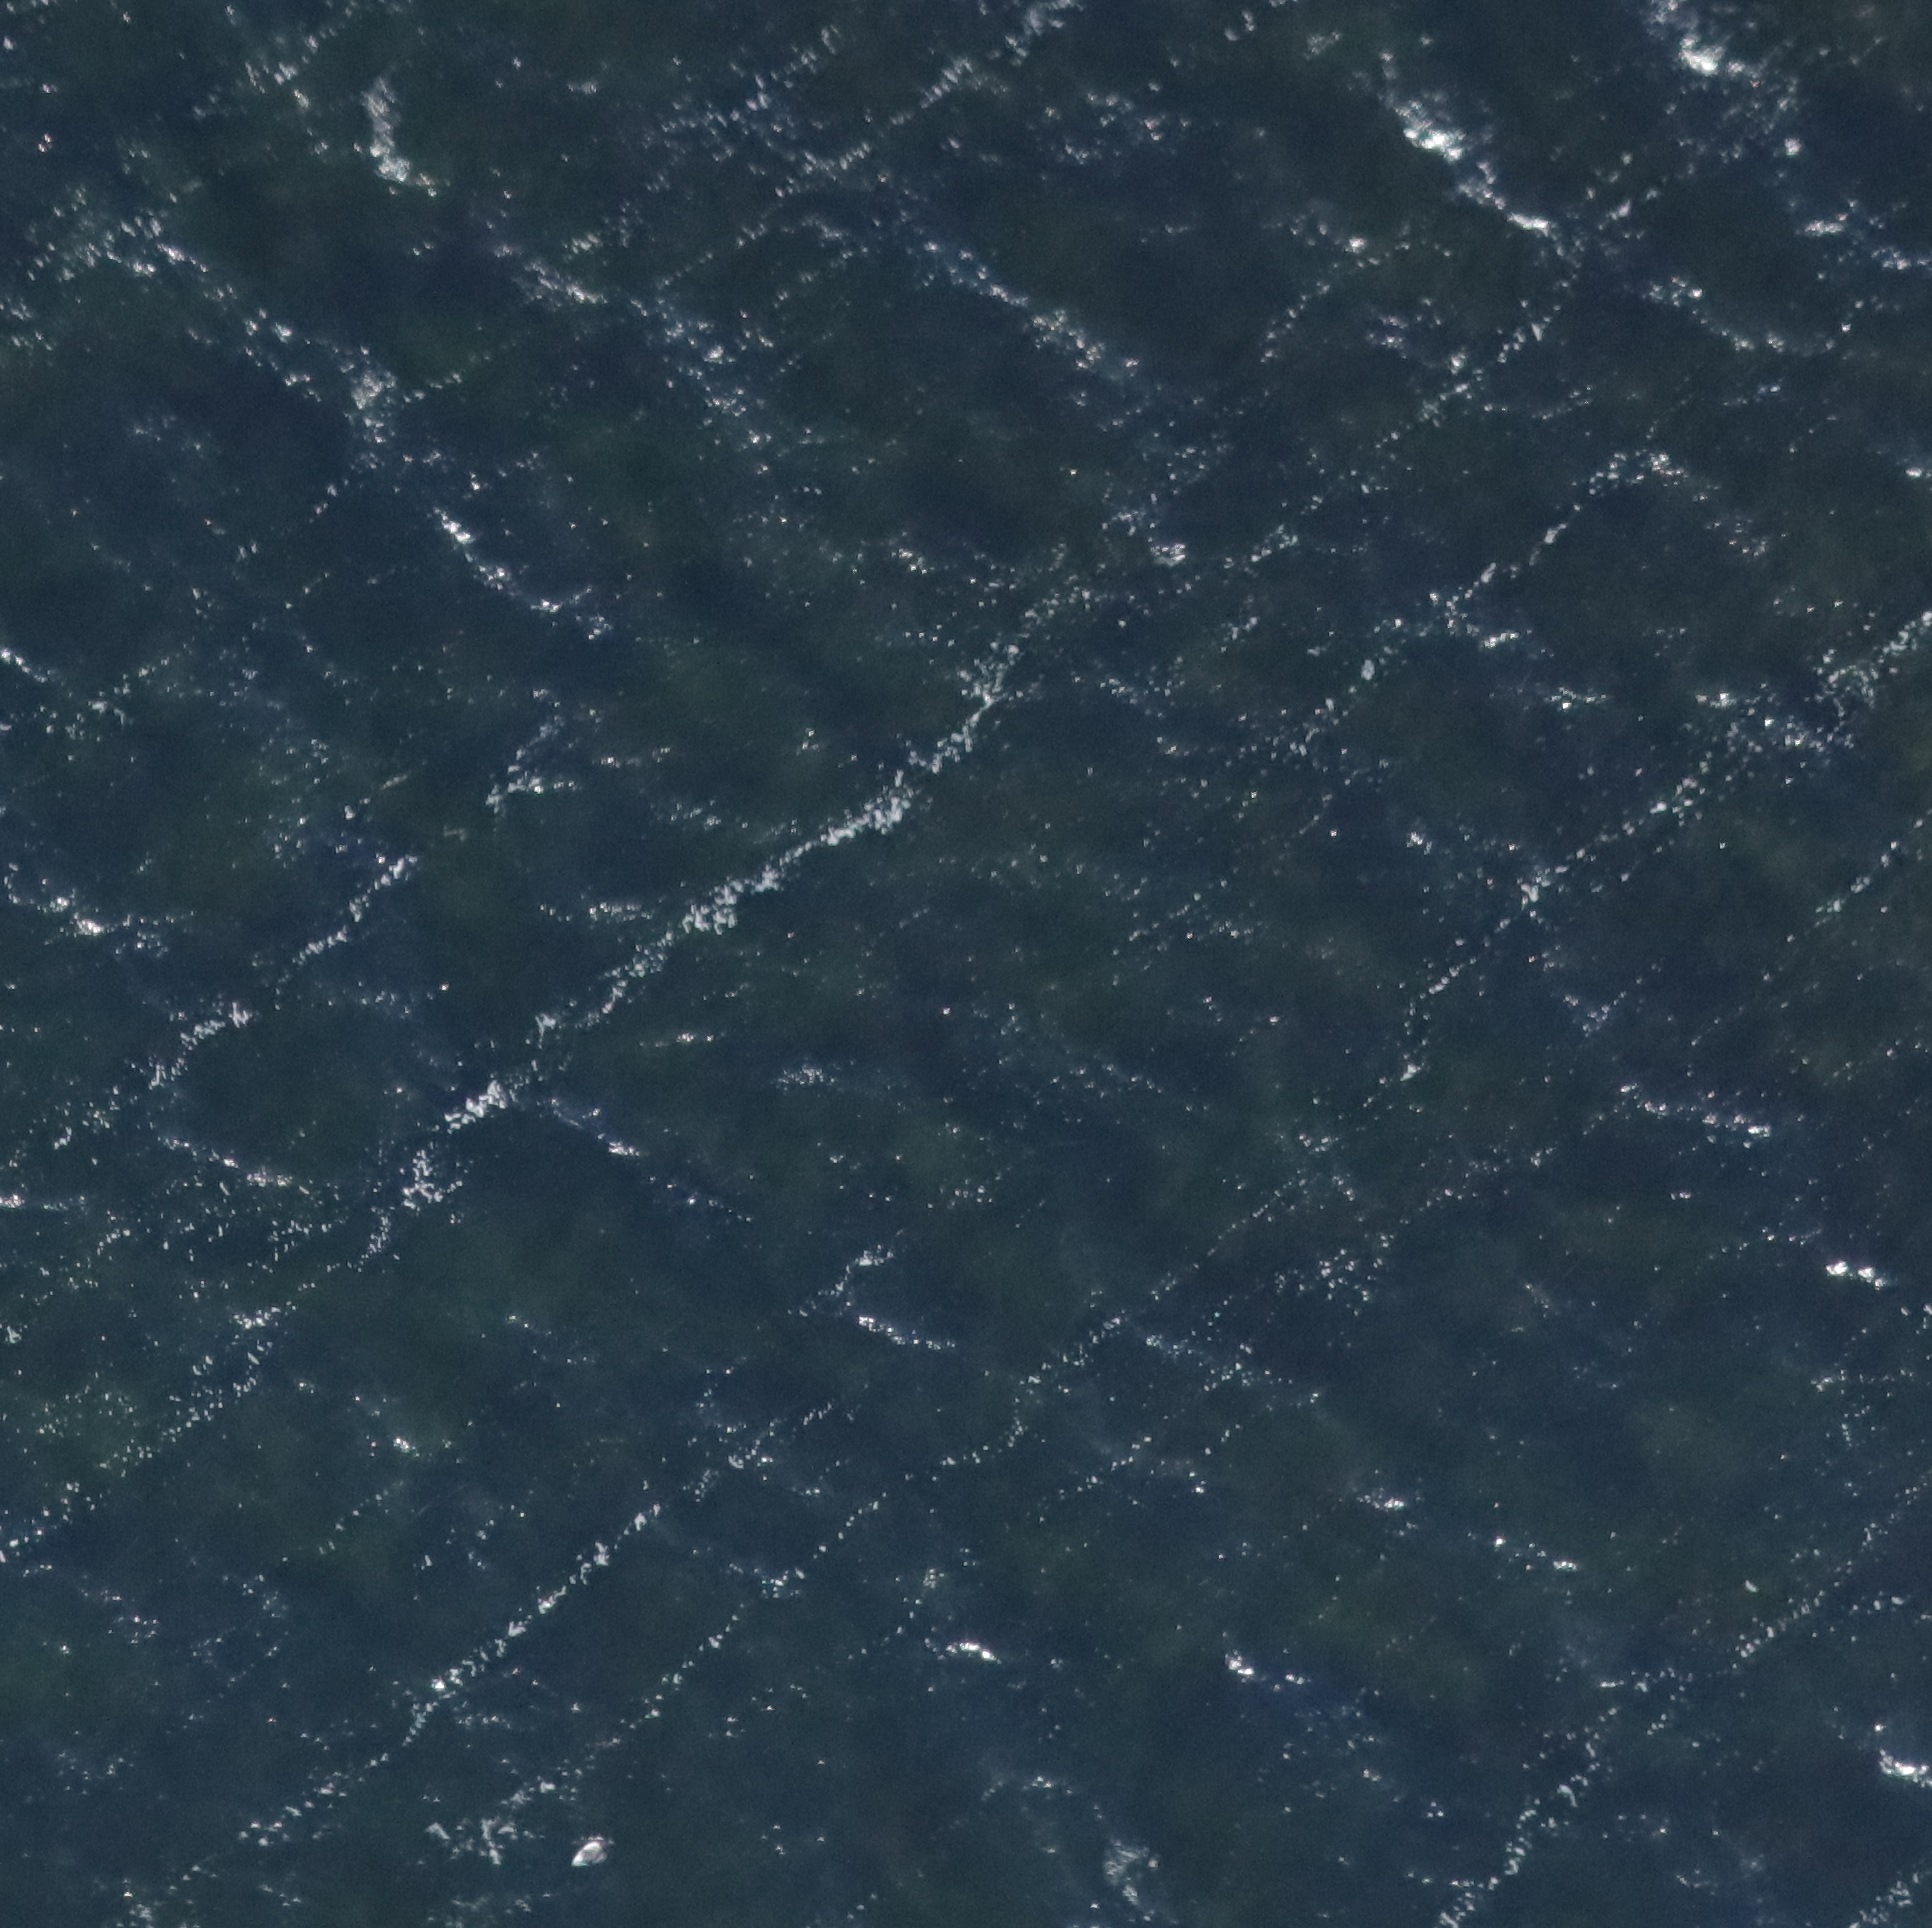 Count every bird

1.